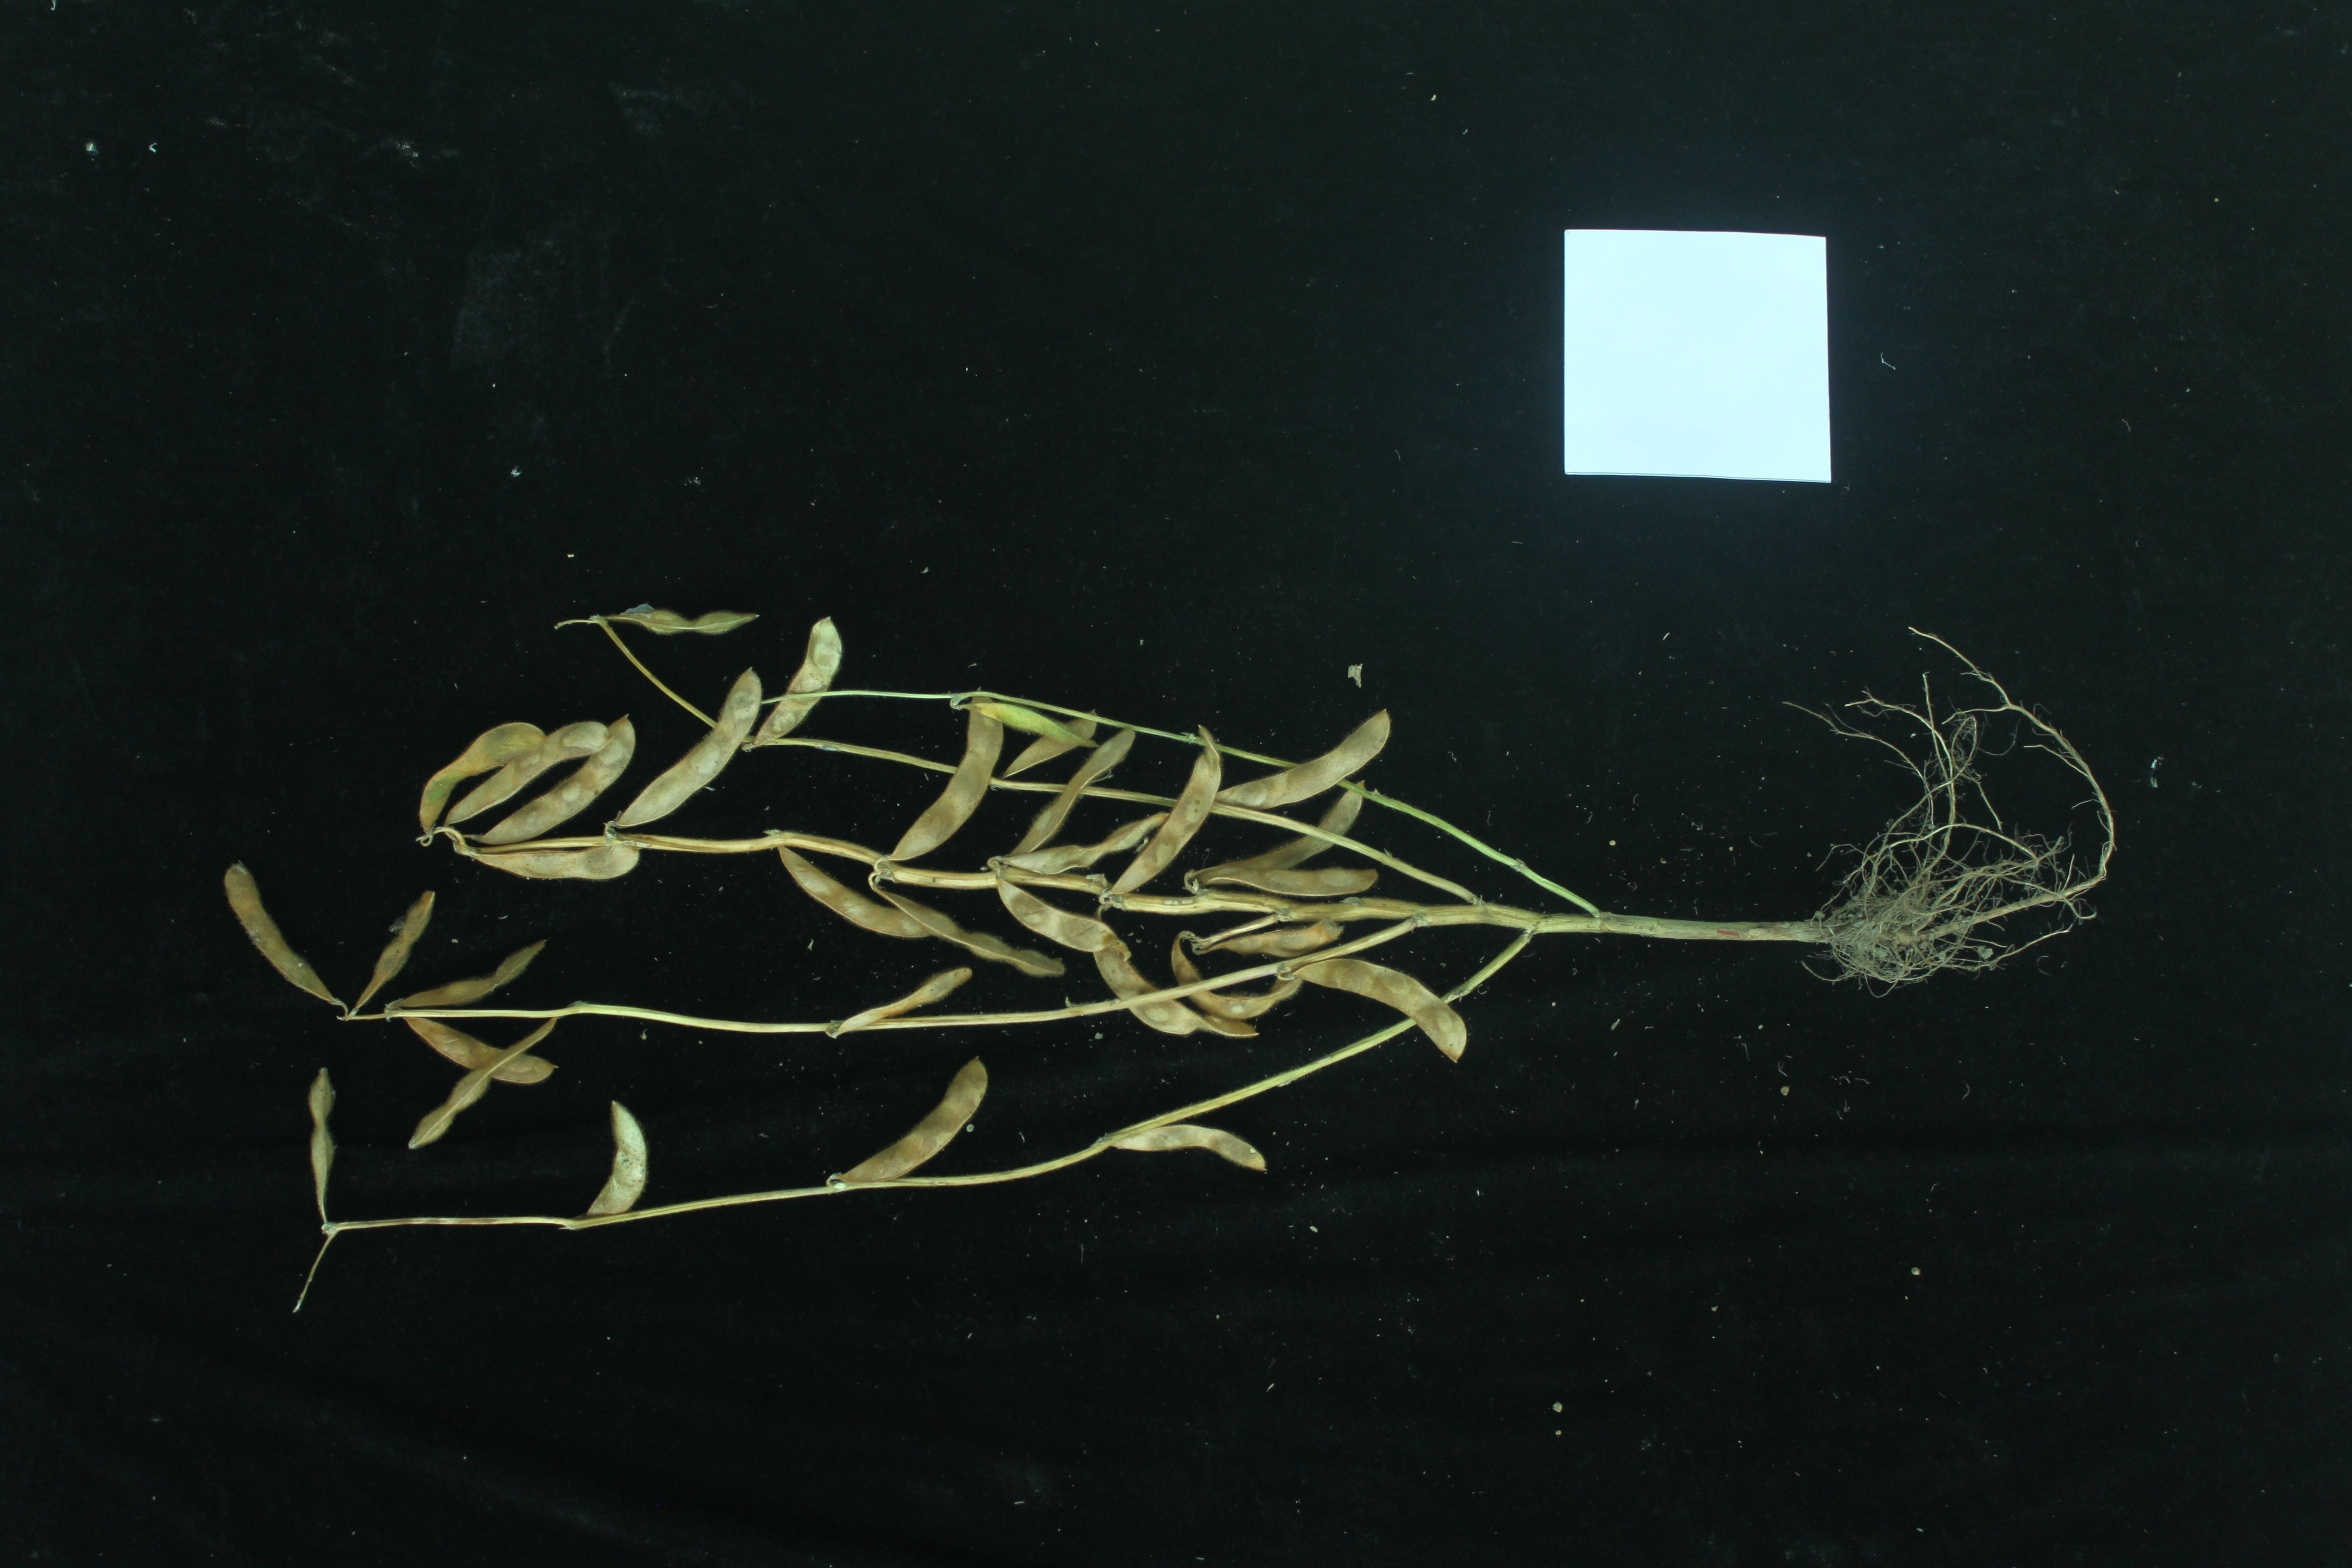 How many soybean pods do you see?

33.